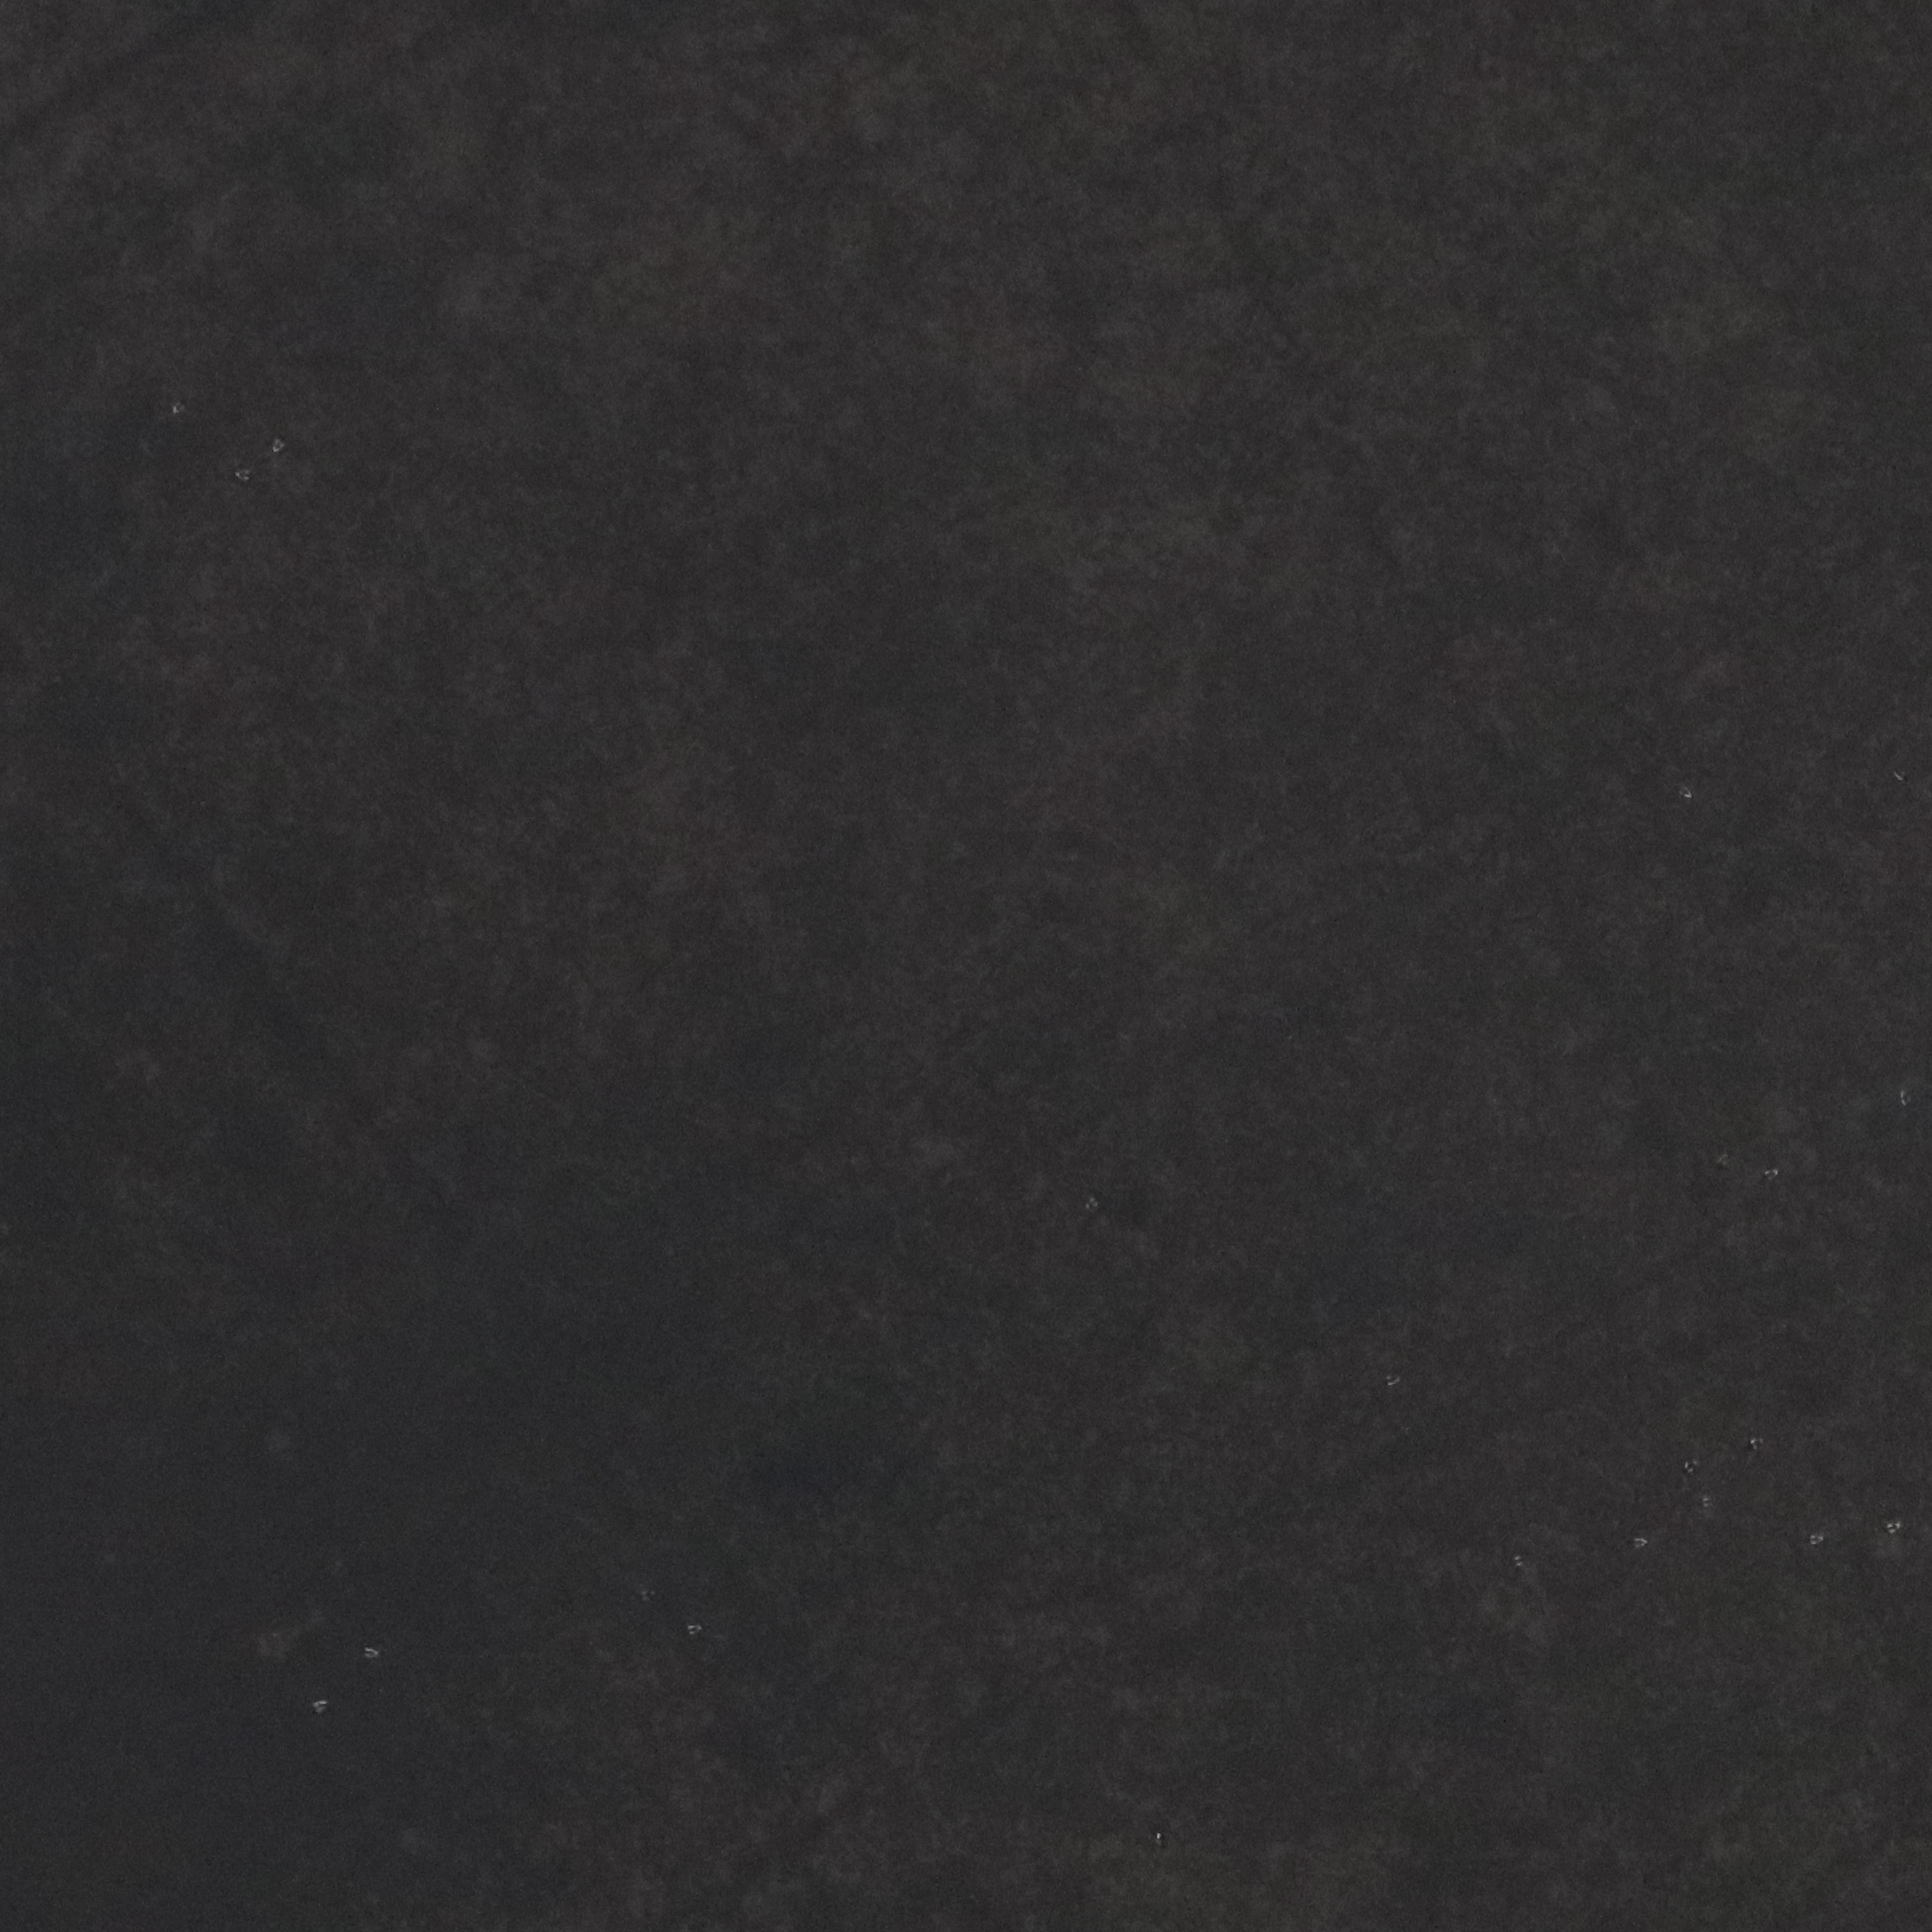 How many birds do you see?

22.